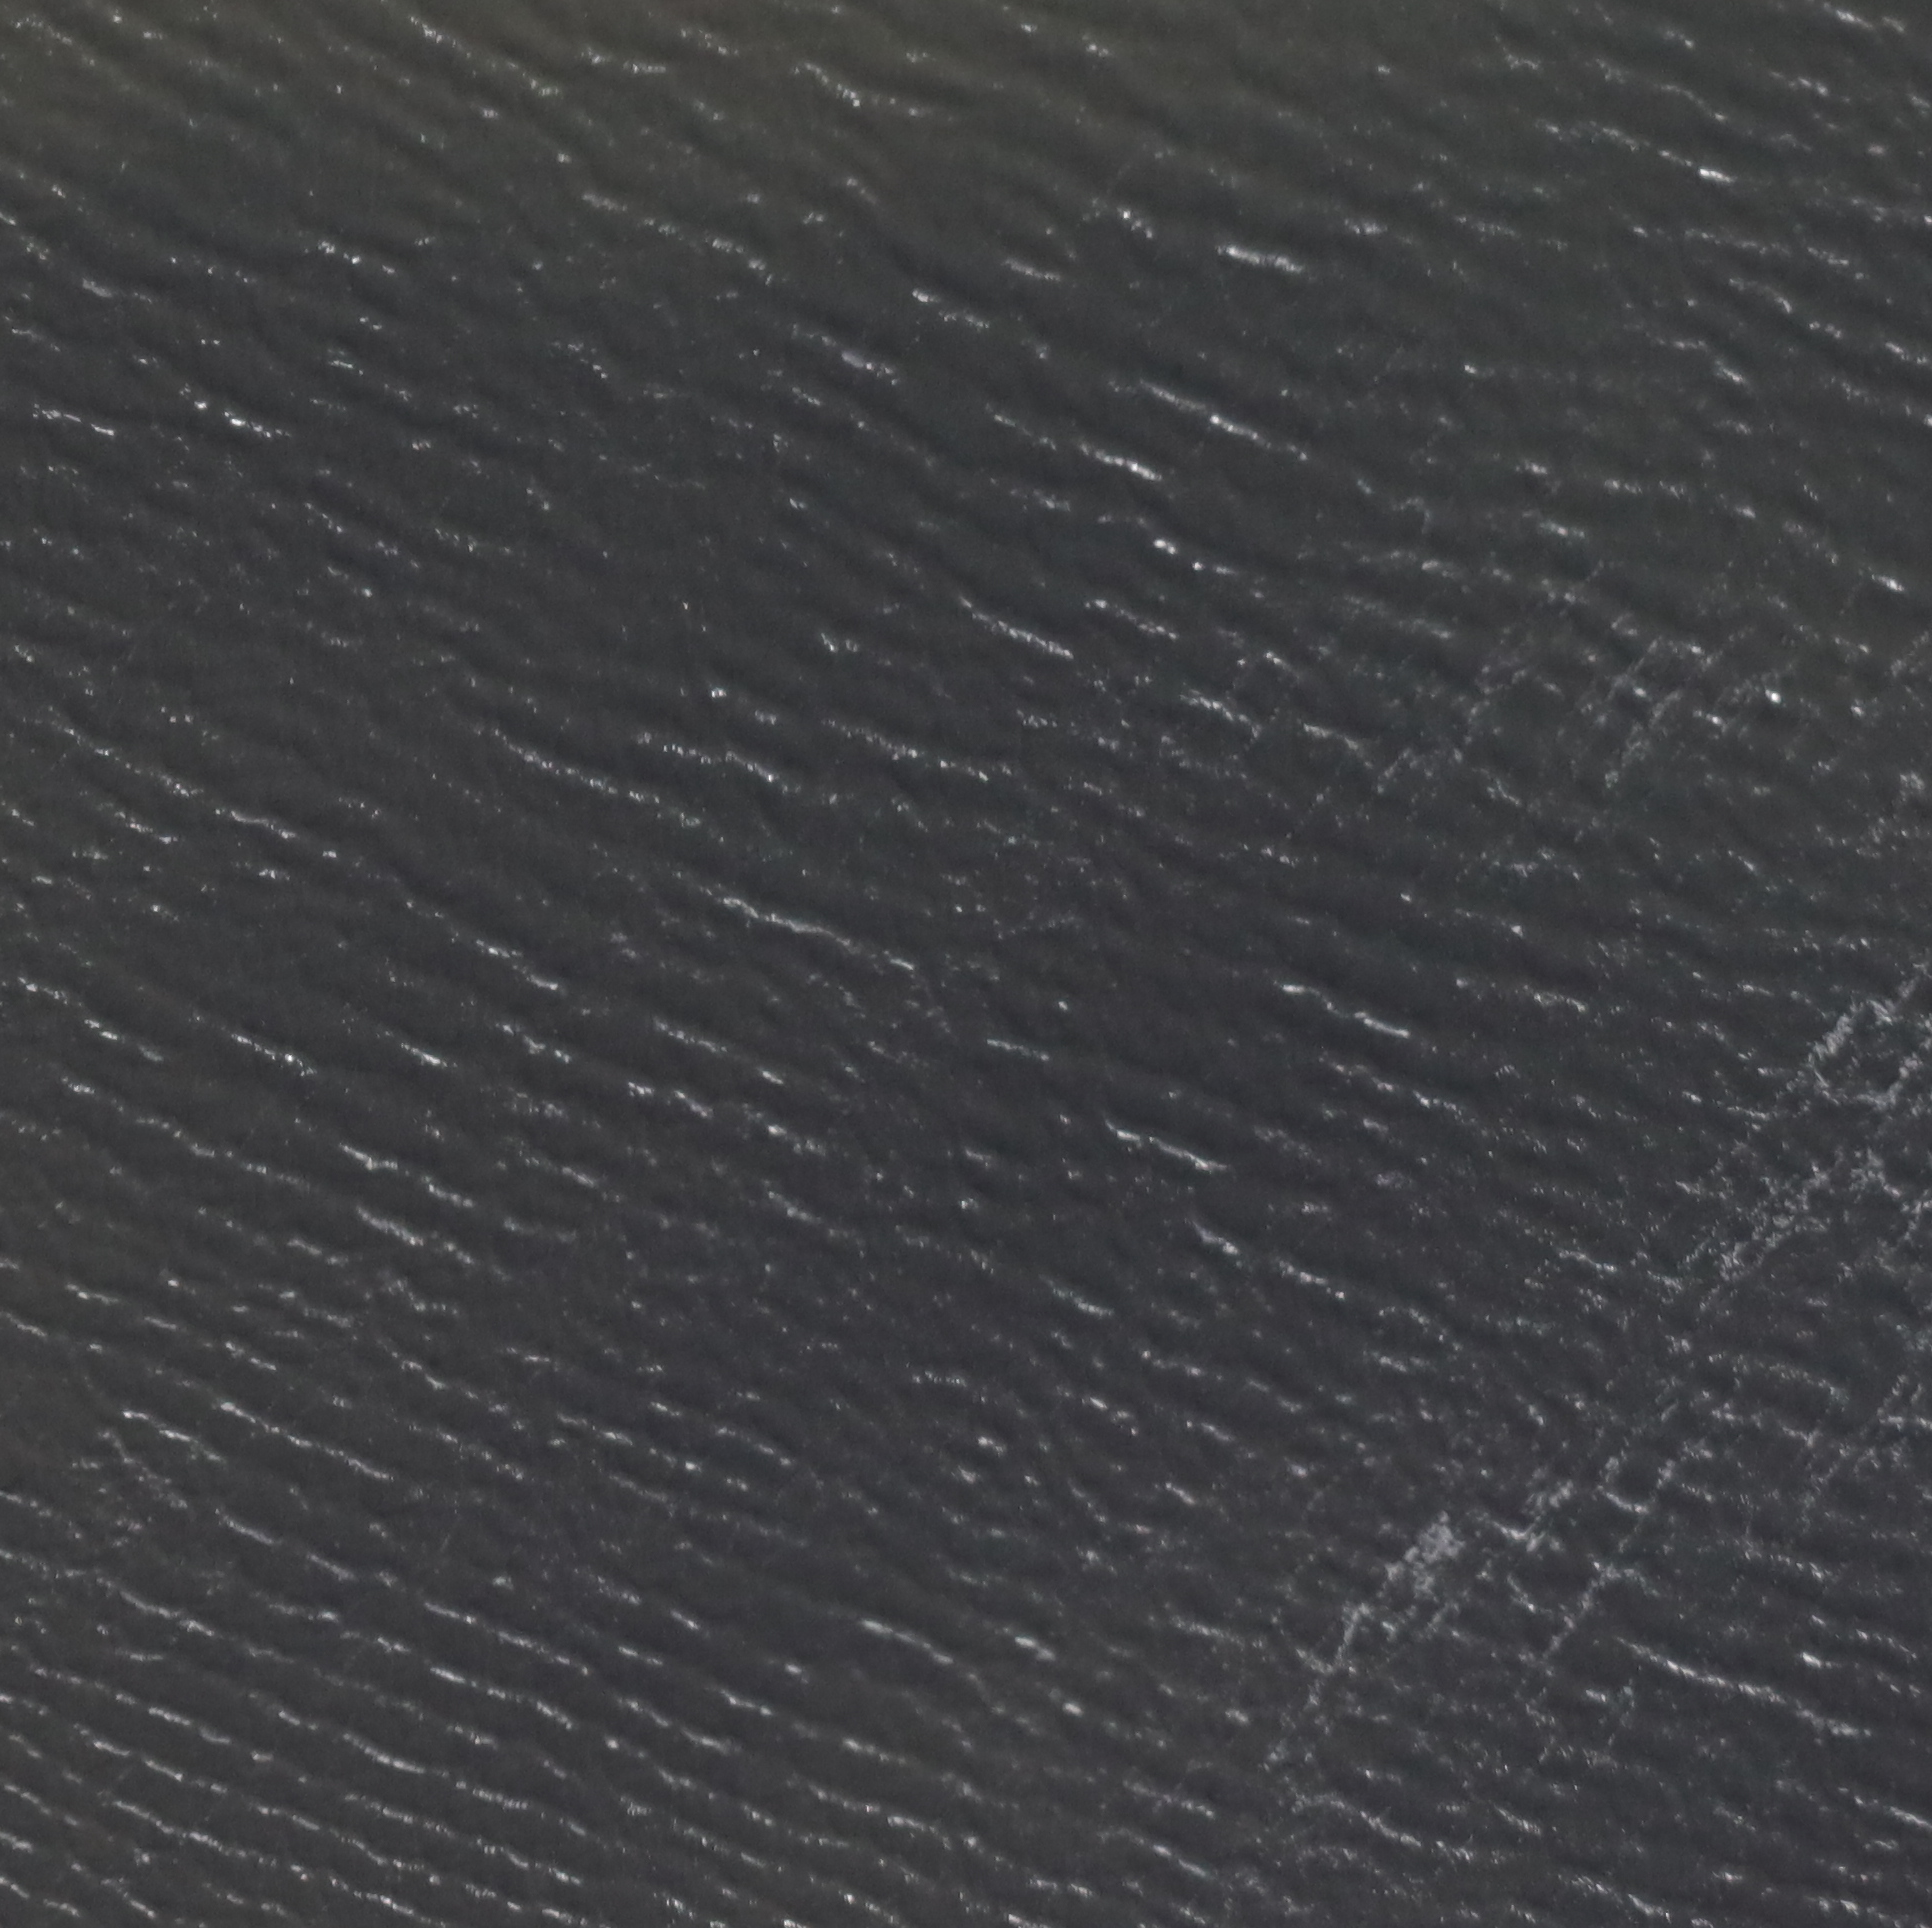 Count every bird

0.